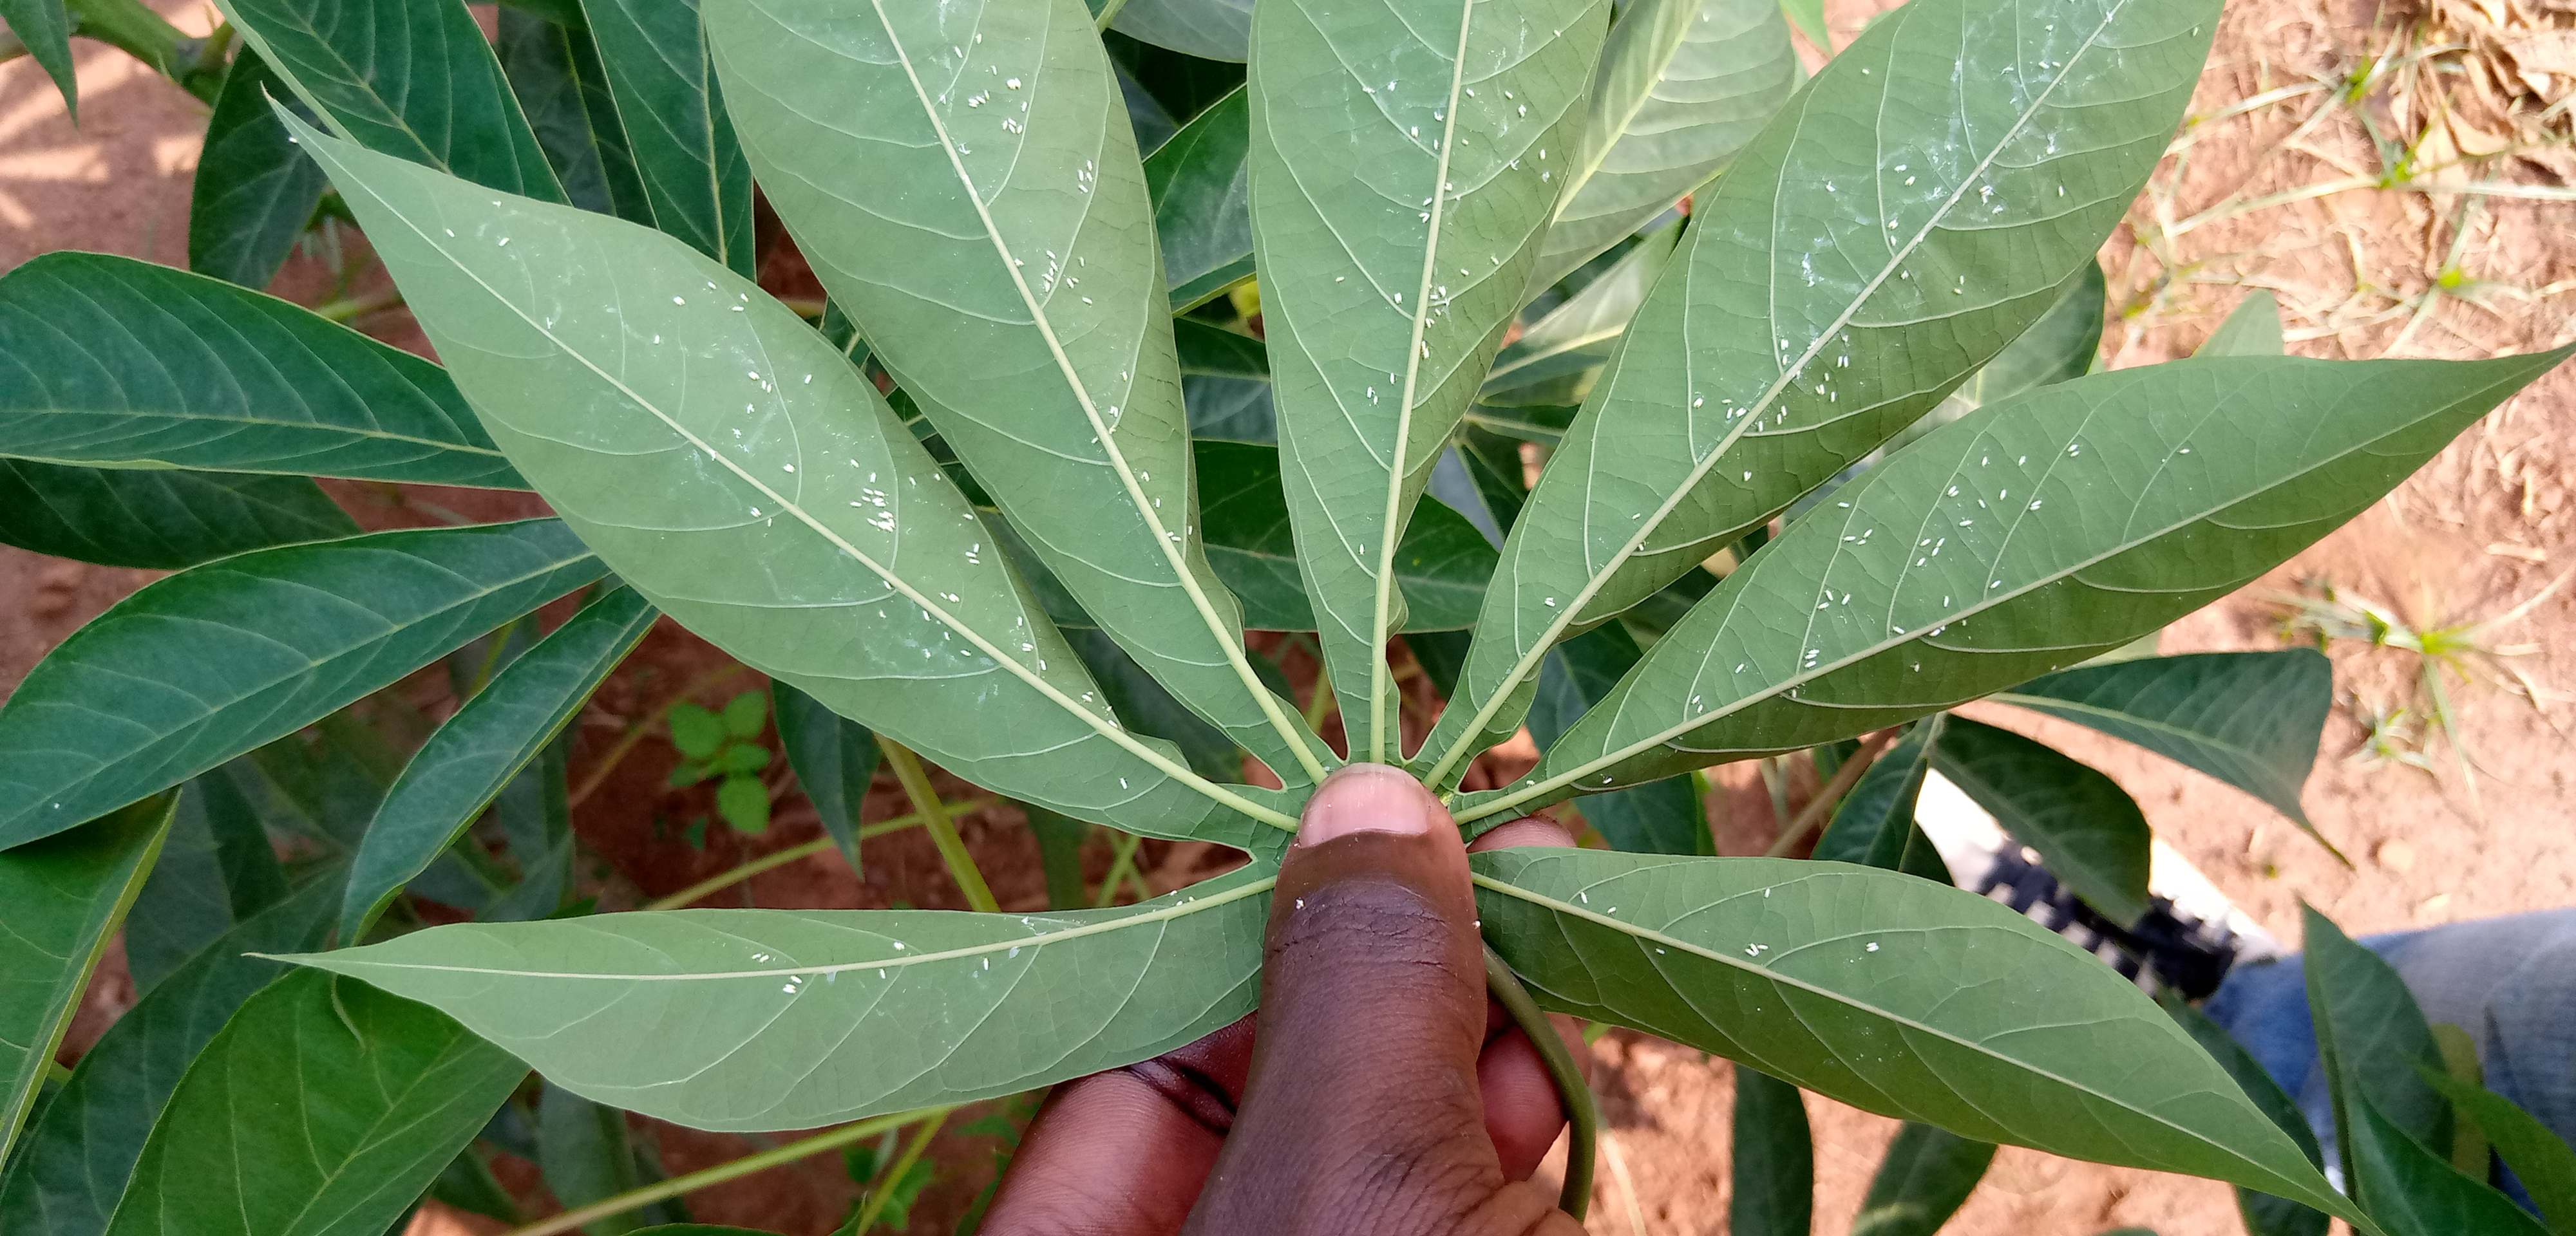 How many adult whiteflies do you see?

204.